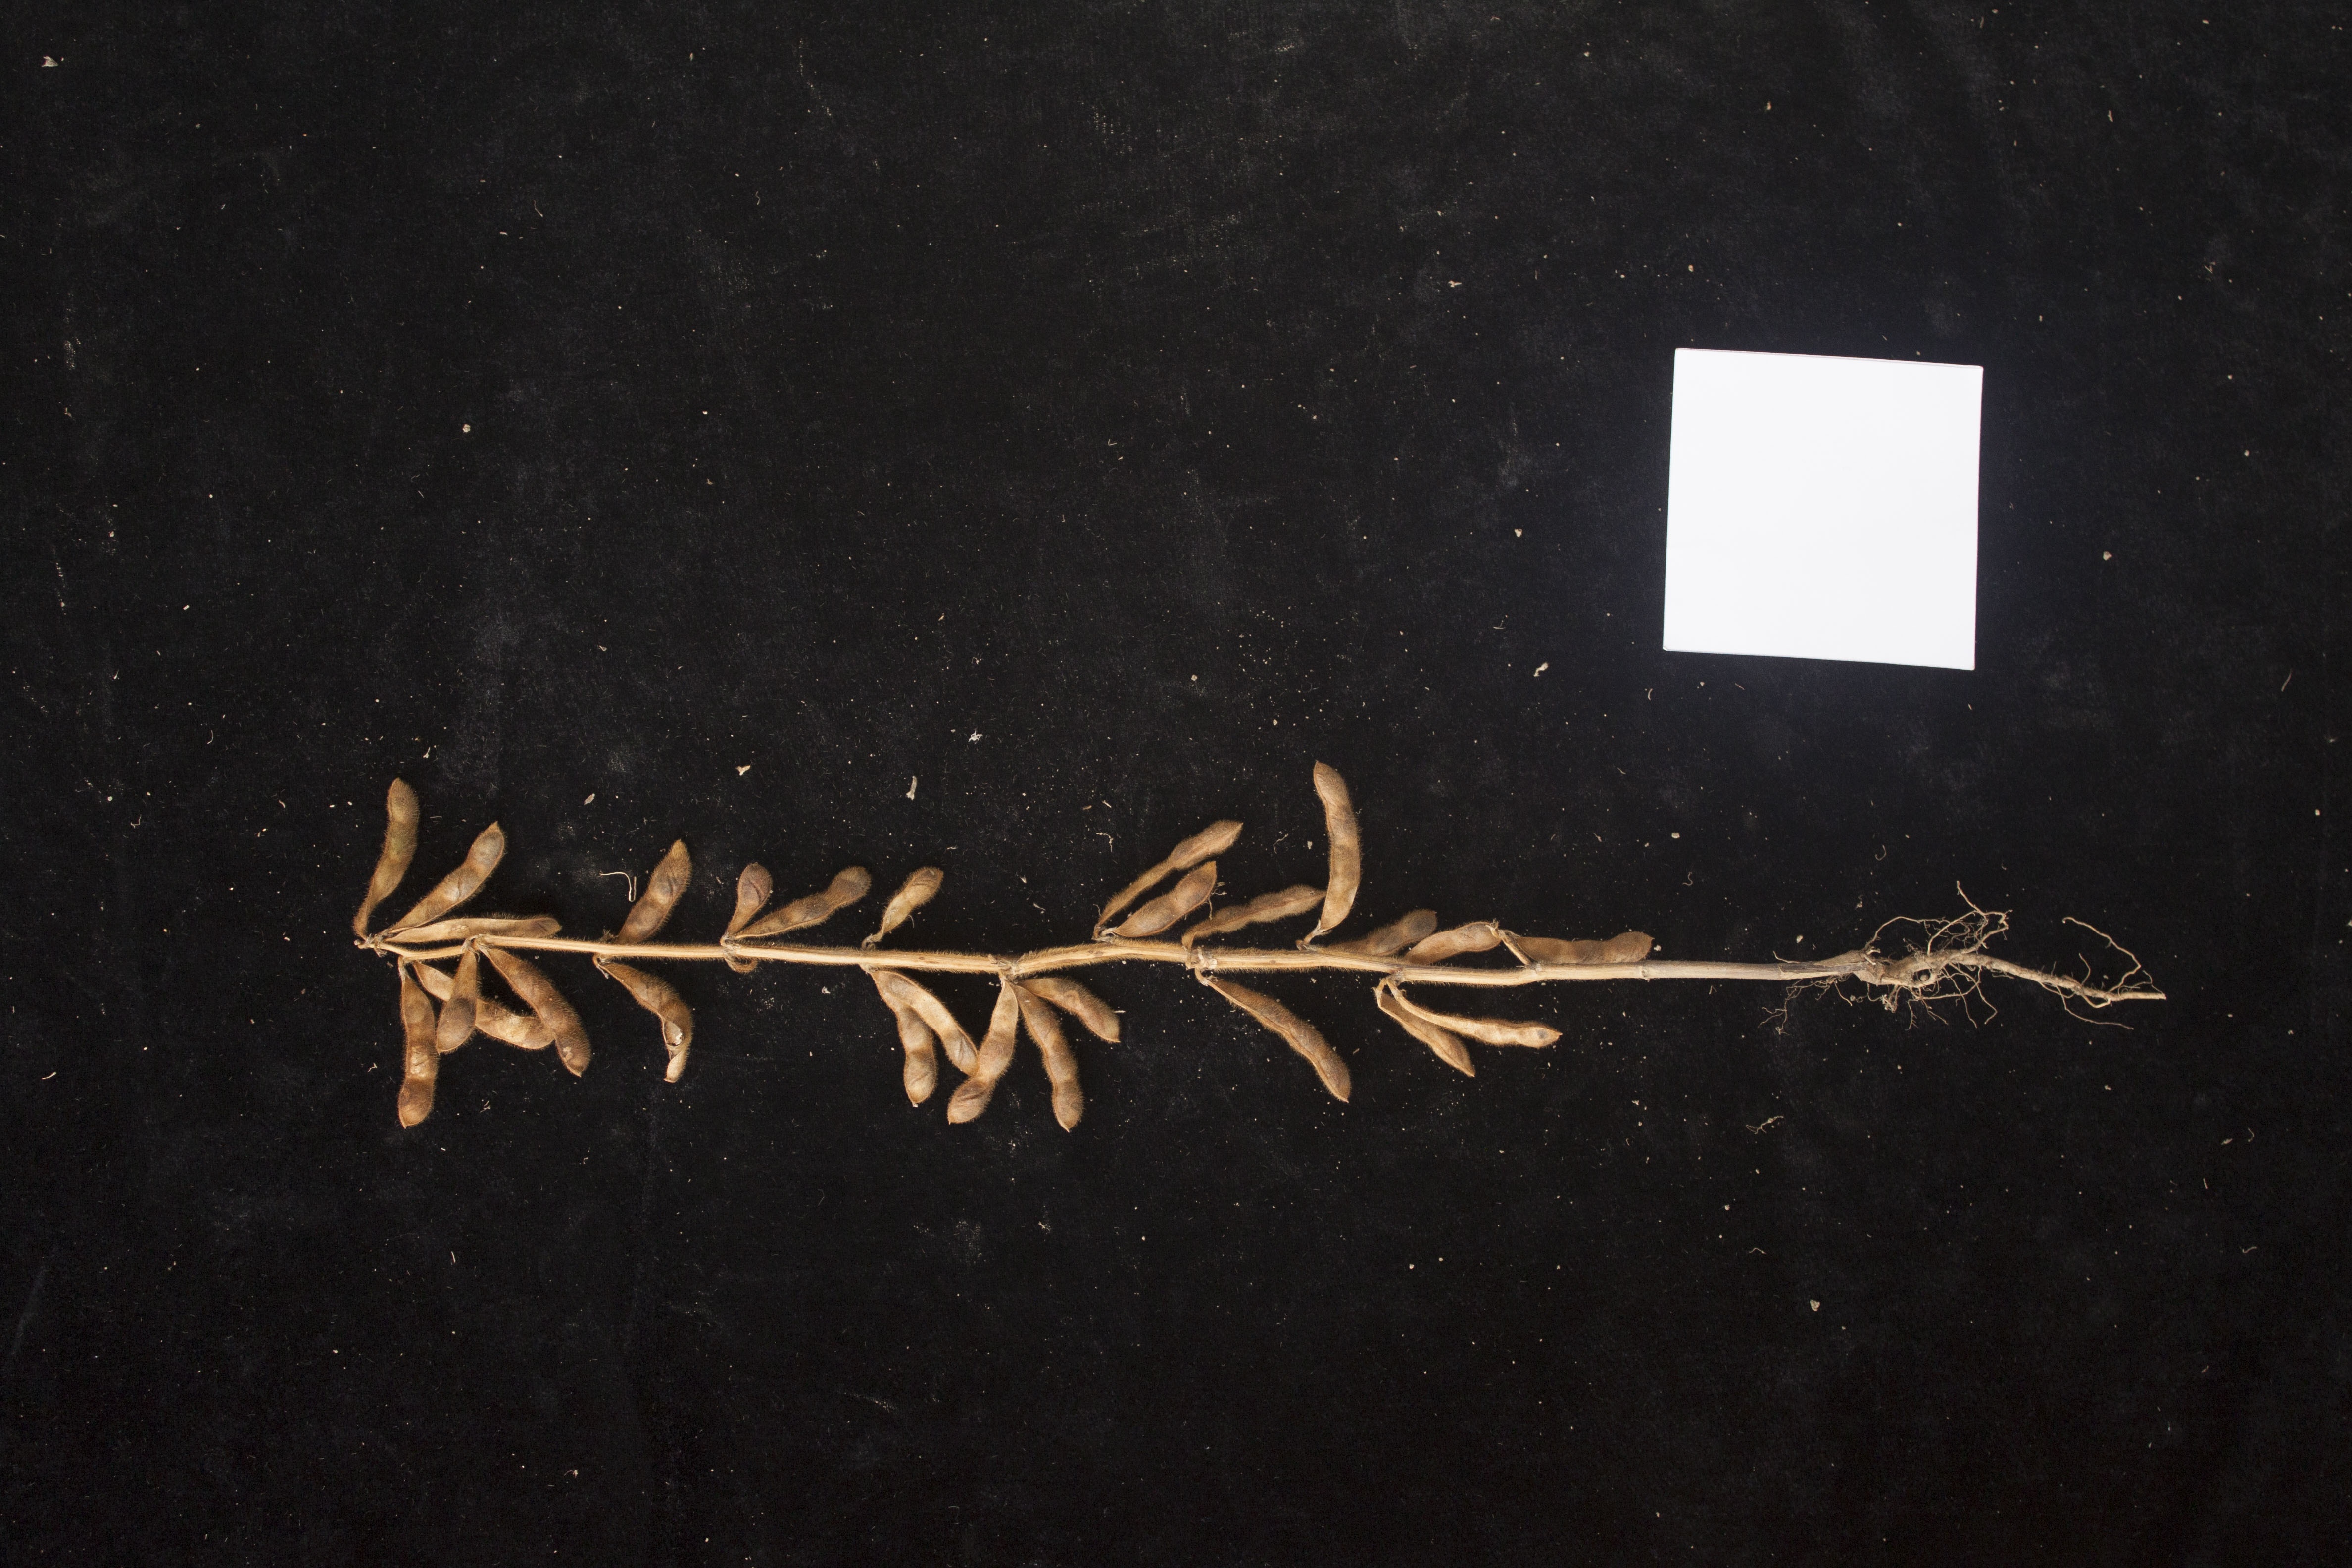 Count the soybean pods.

27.